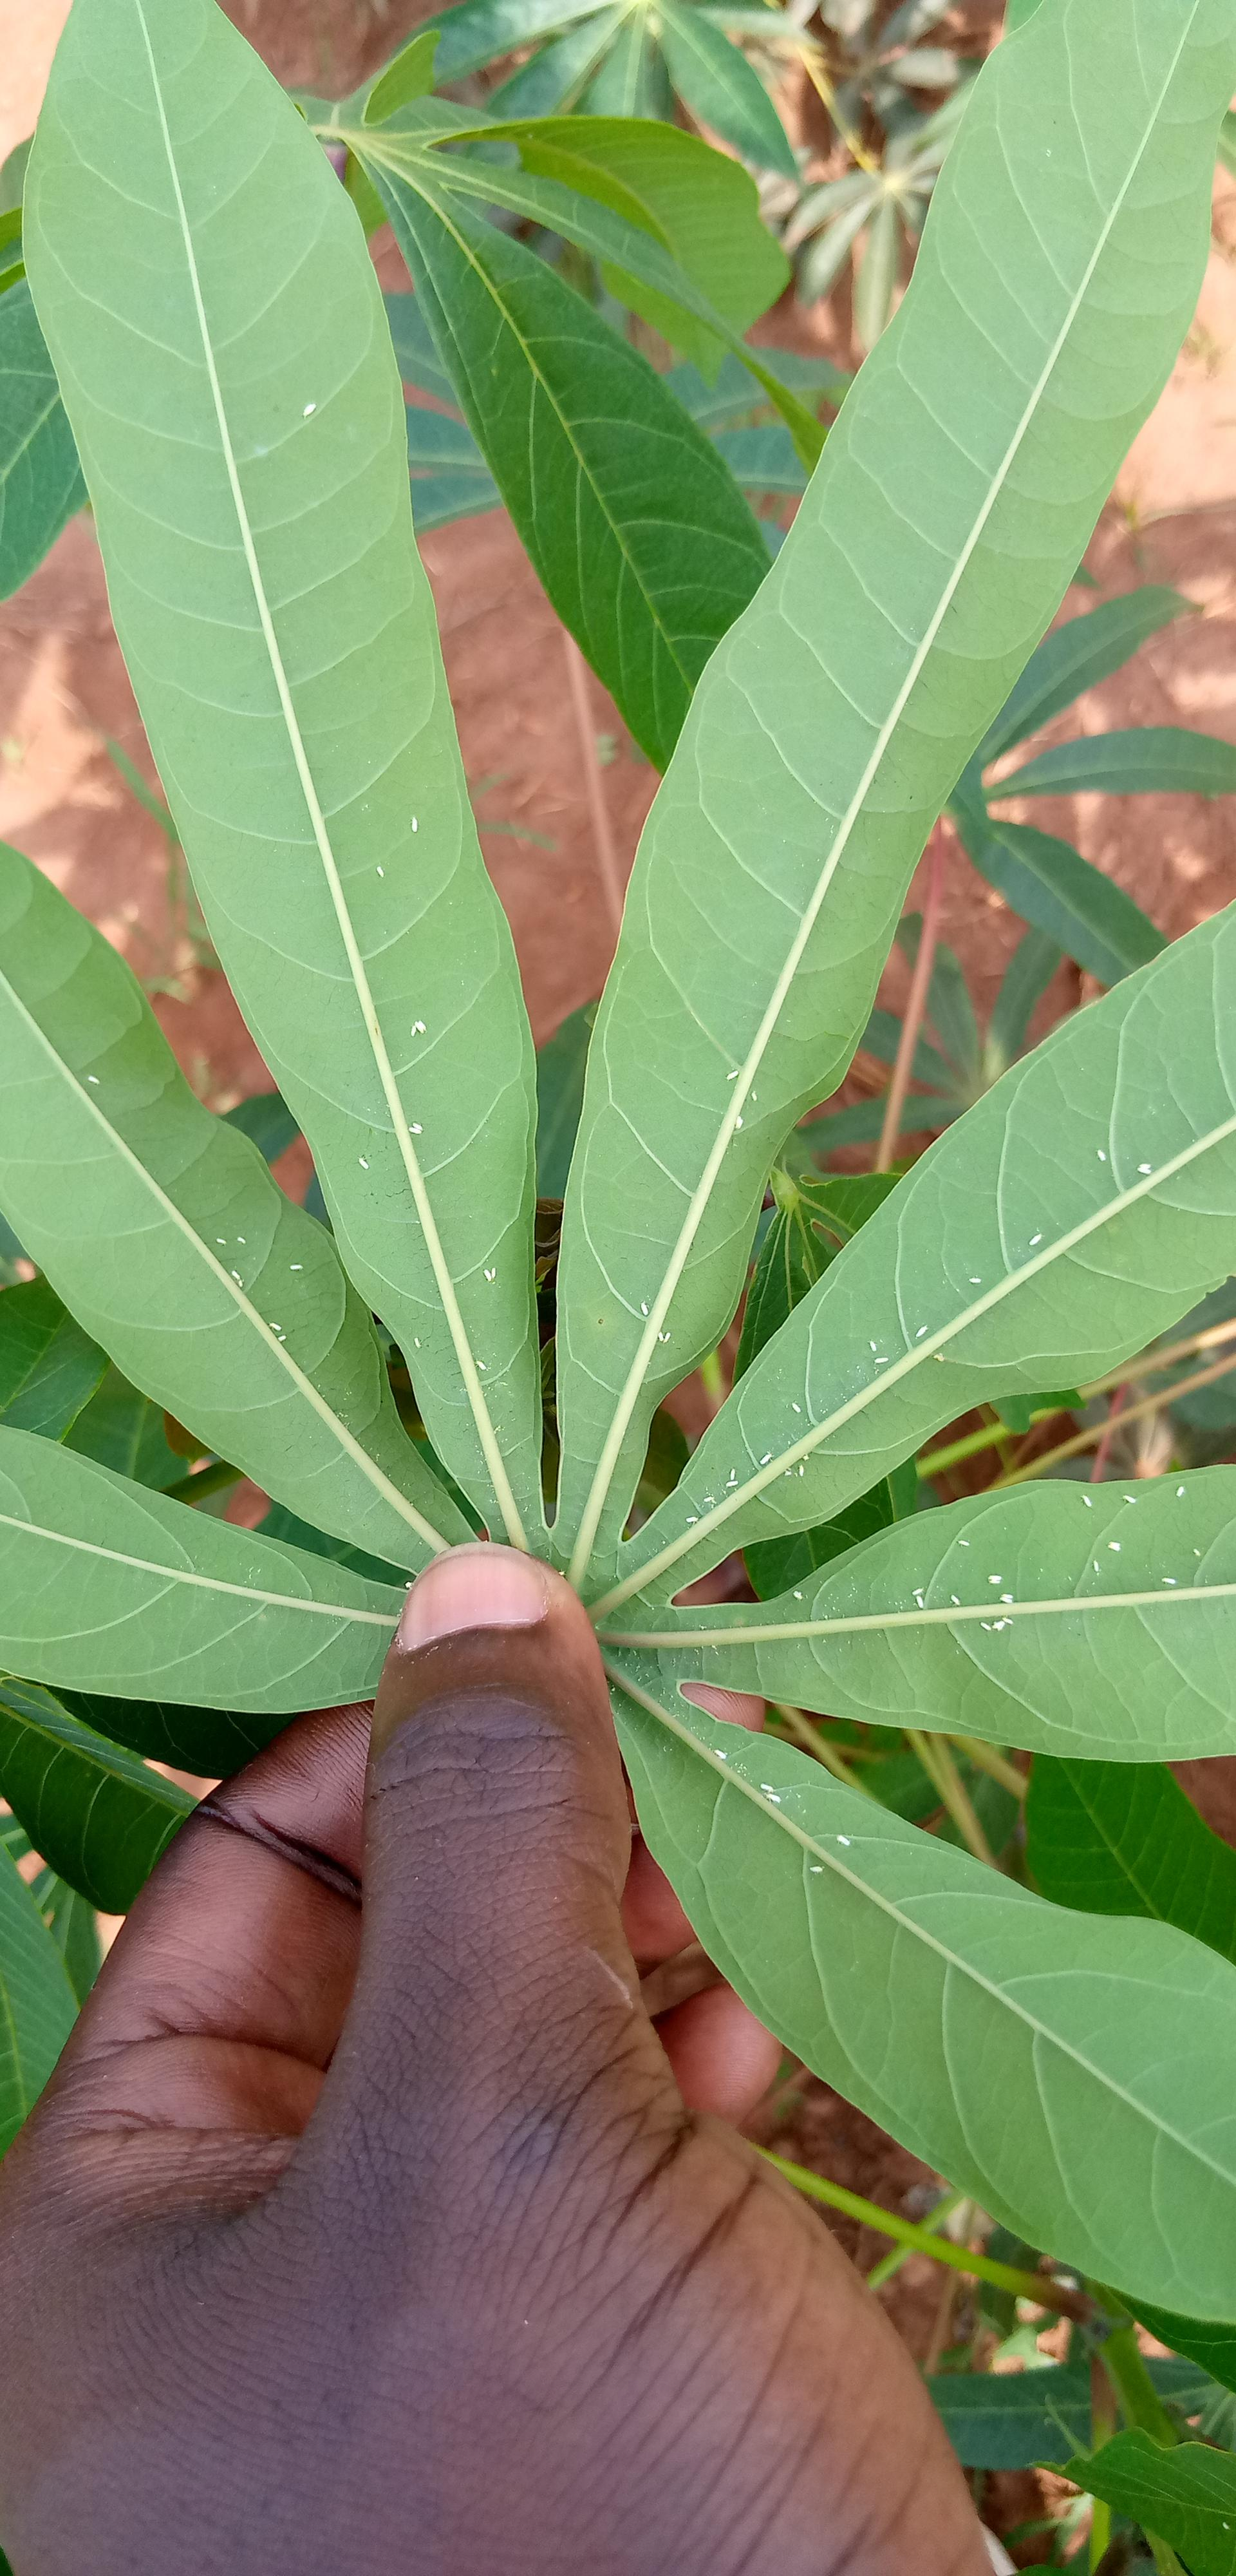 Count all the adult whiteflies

63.